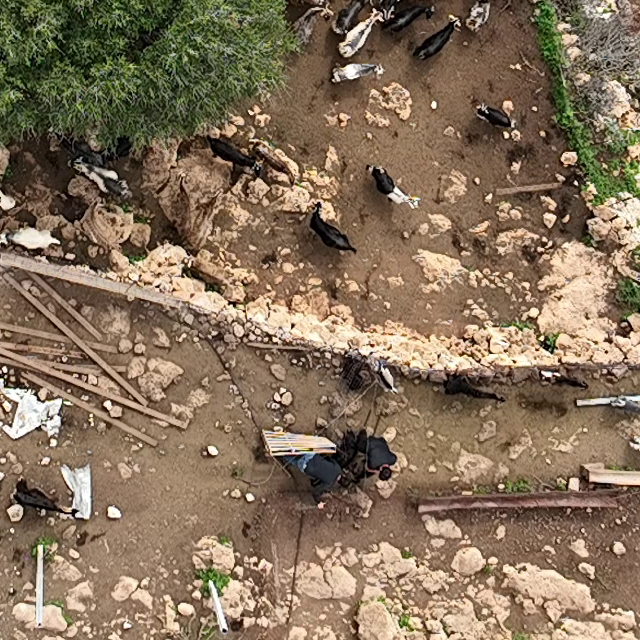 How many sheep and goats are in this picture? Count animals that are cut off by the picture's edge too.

26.